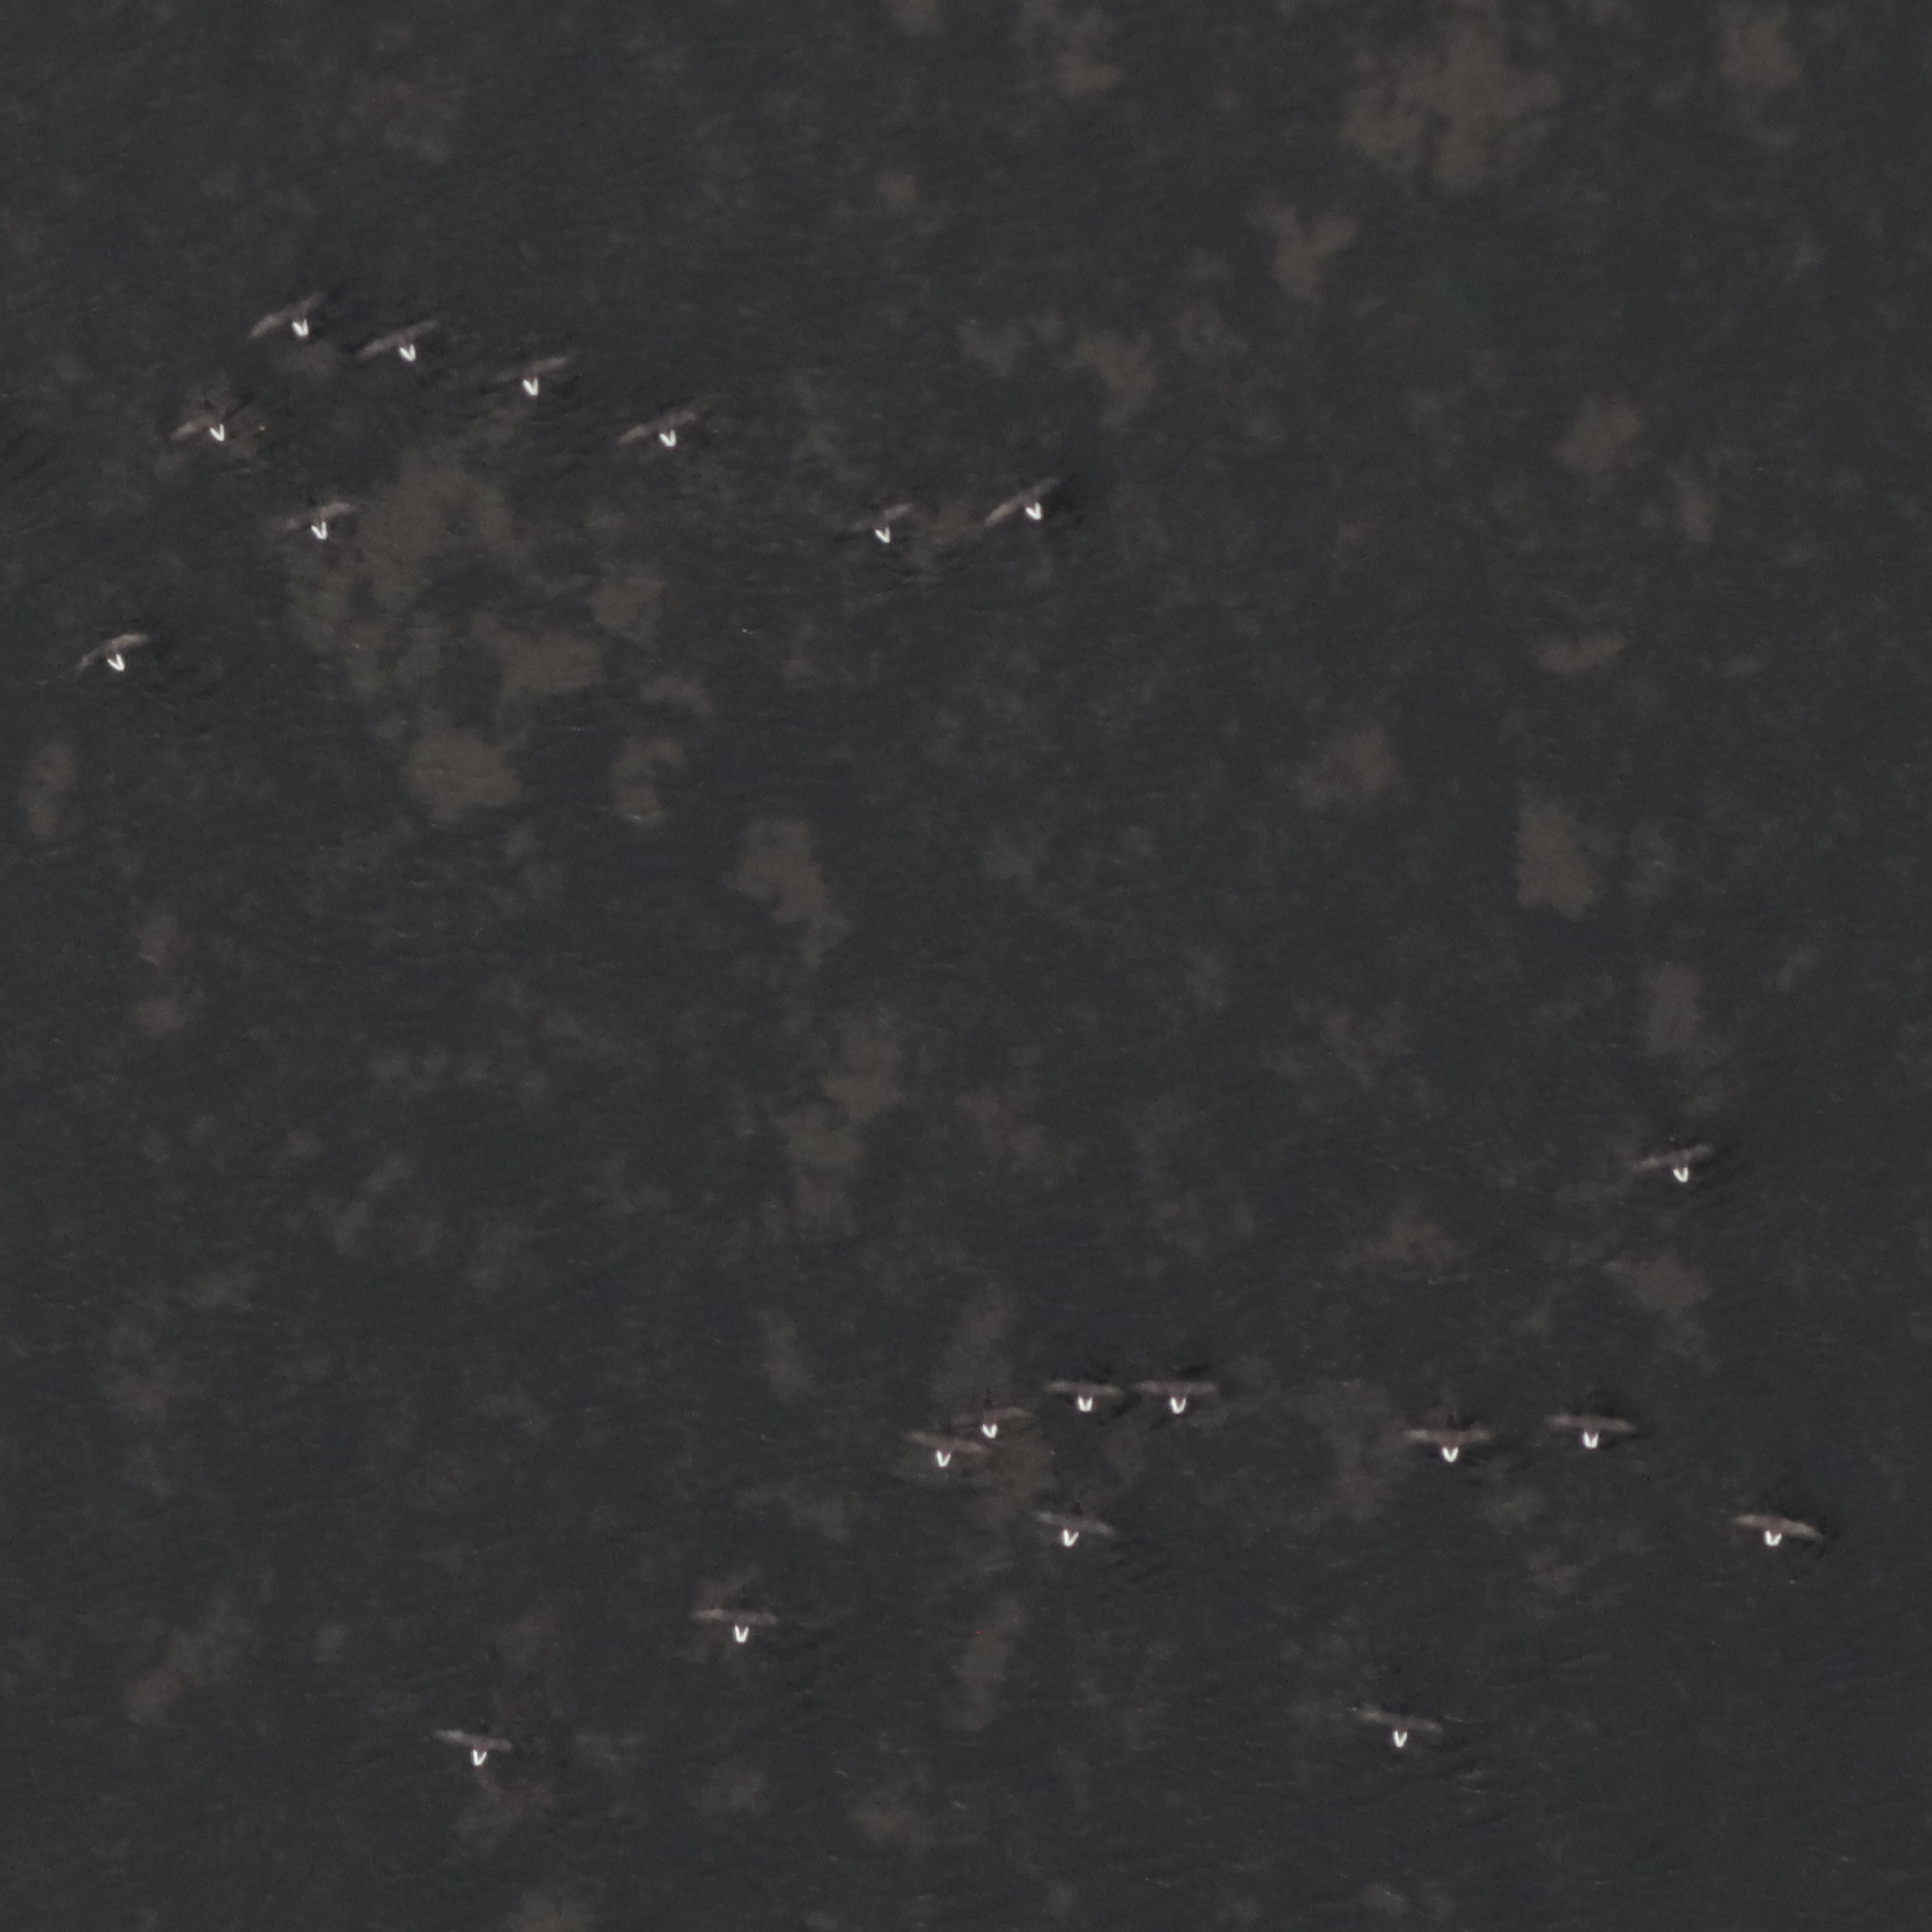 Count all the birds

21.